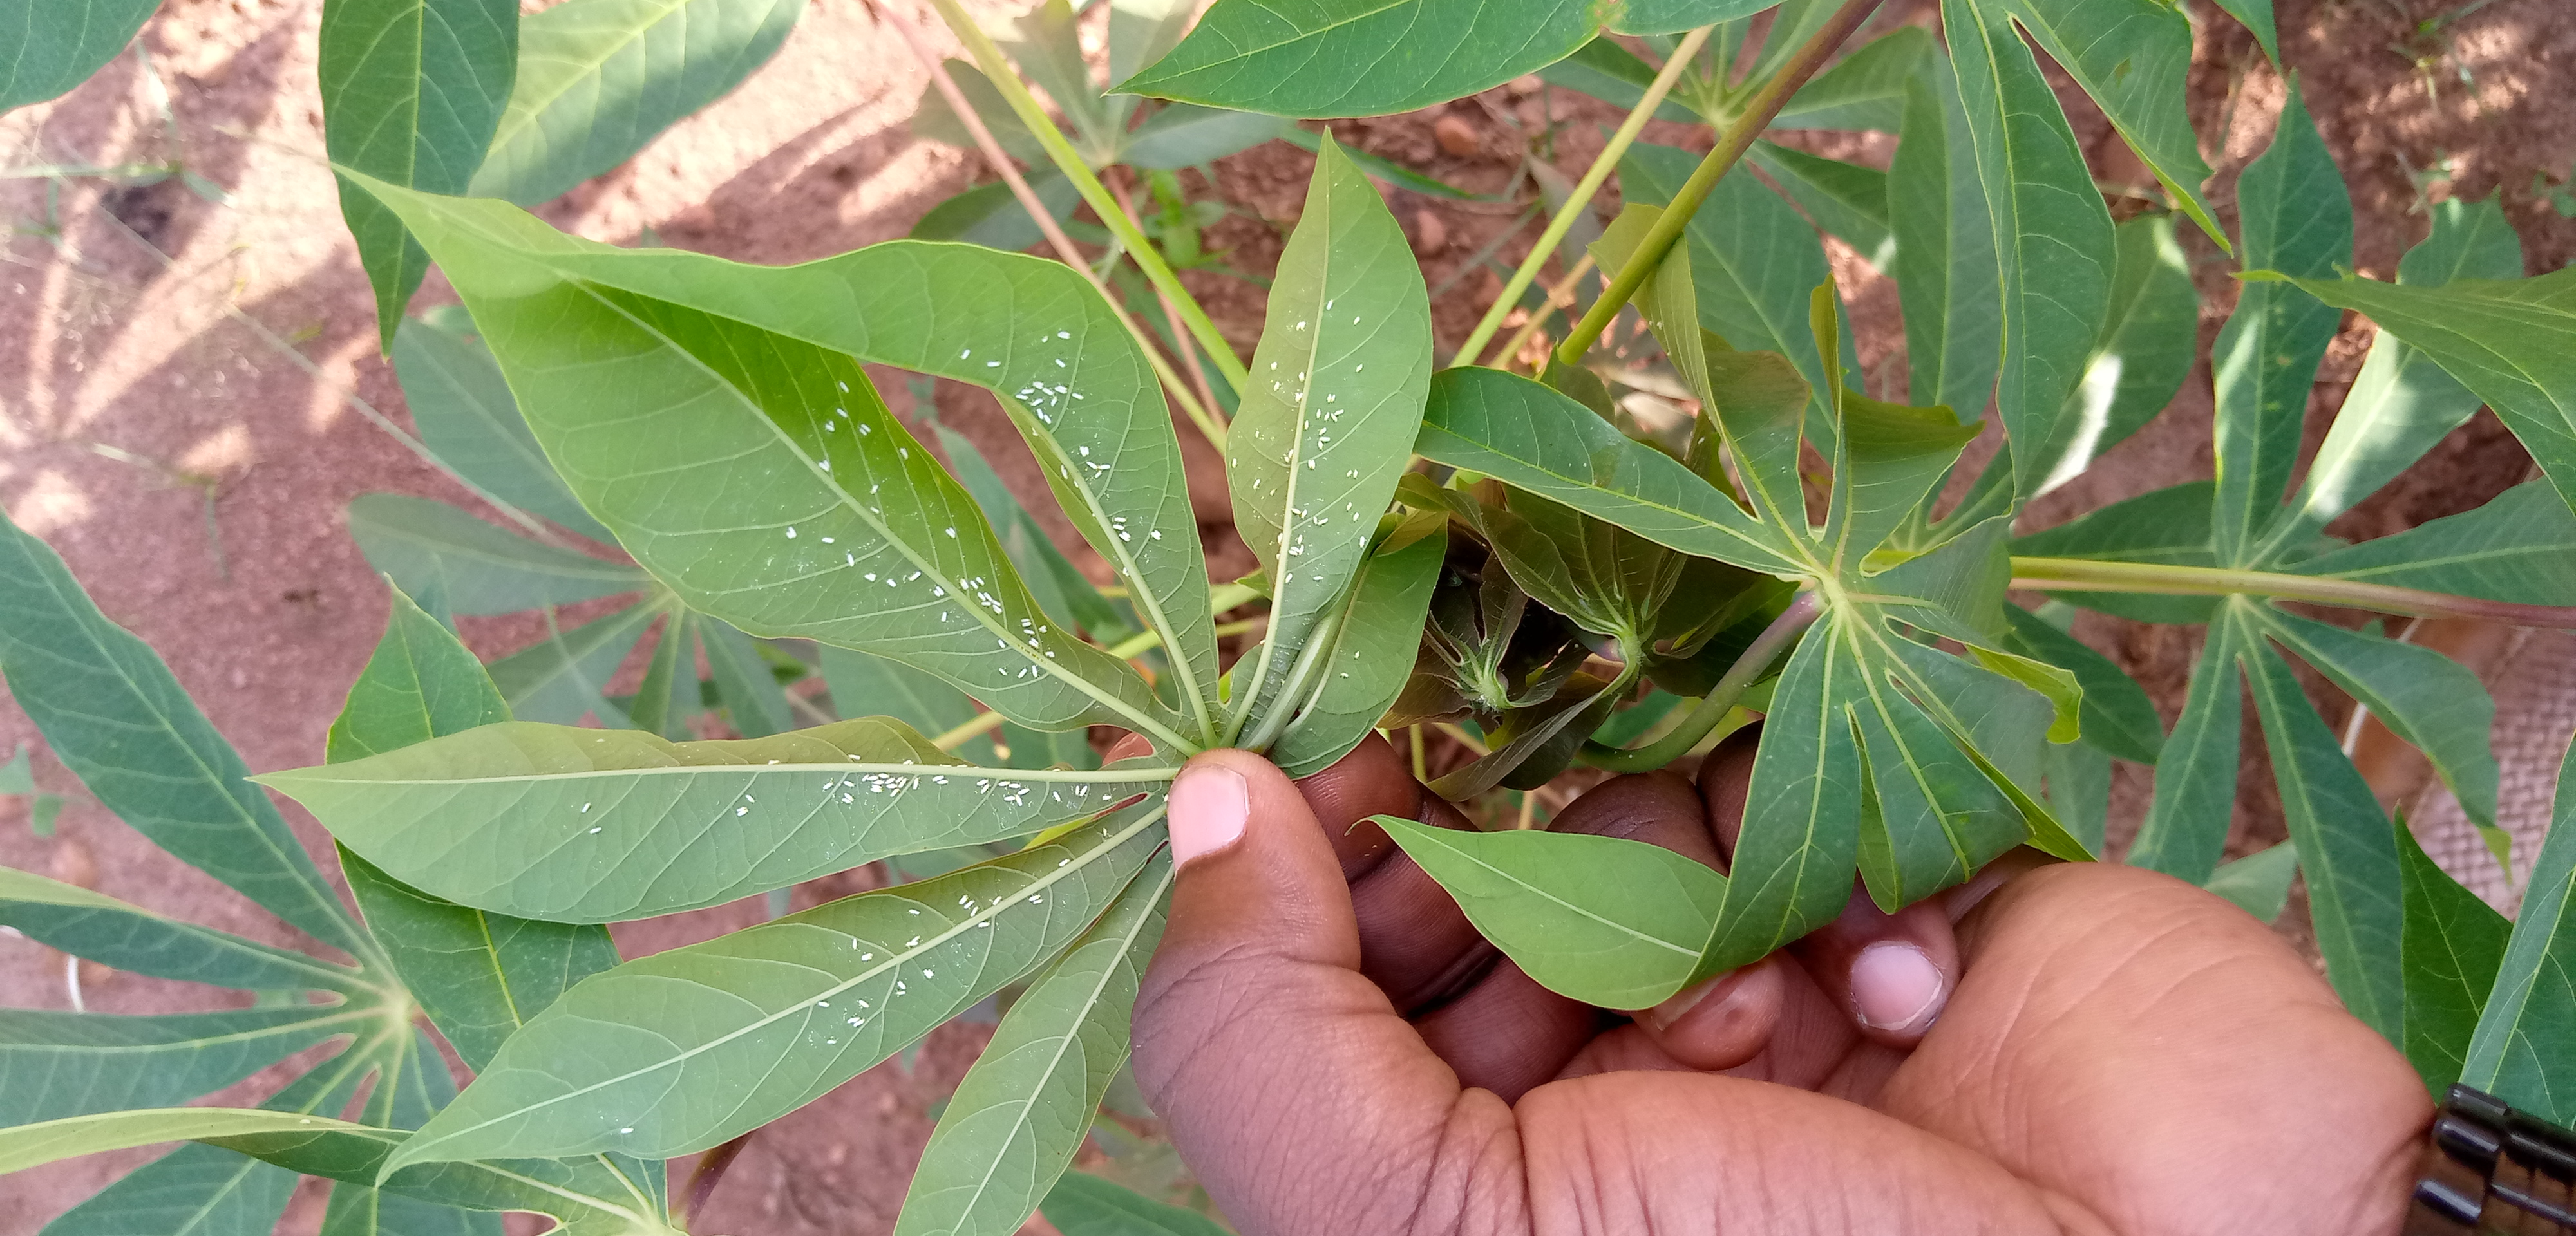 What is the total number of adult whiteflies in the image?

186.